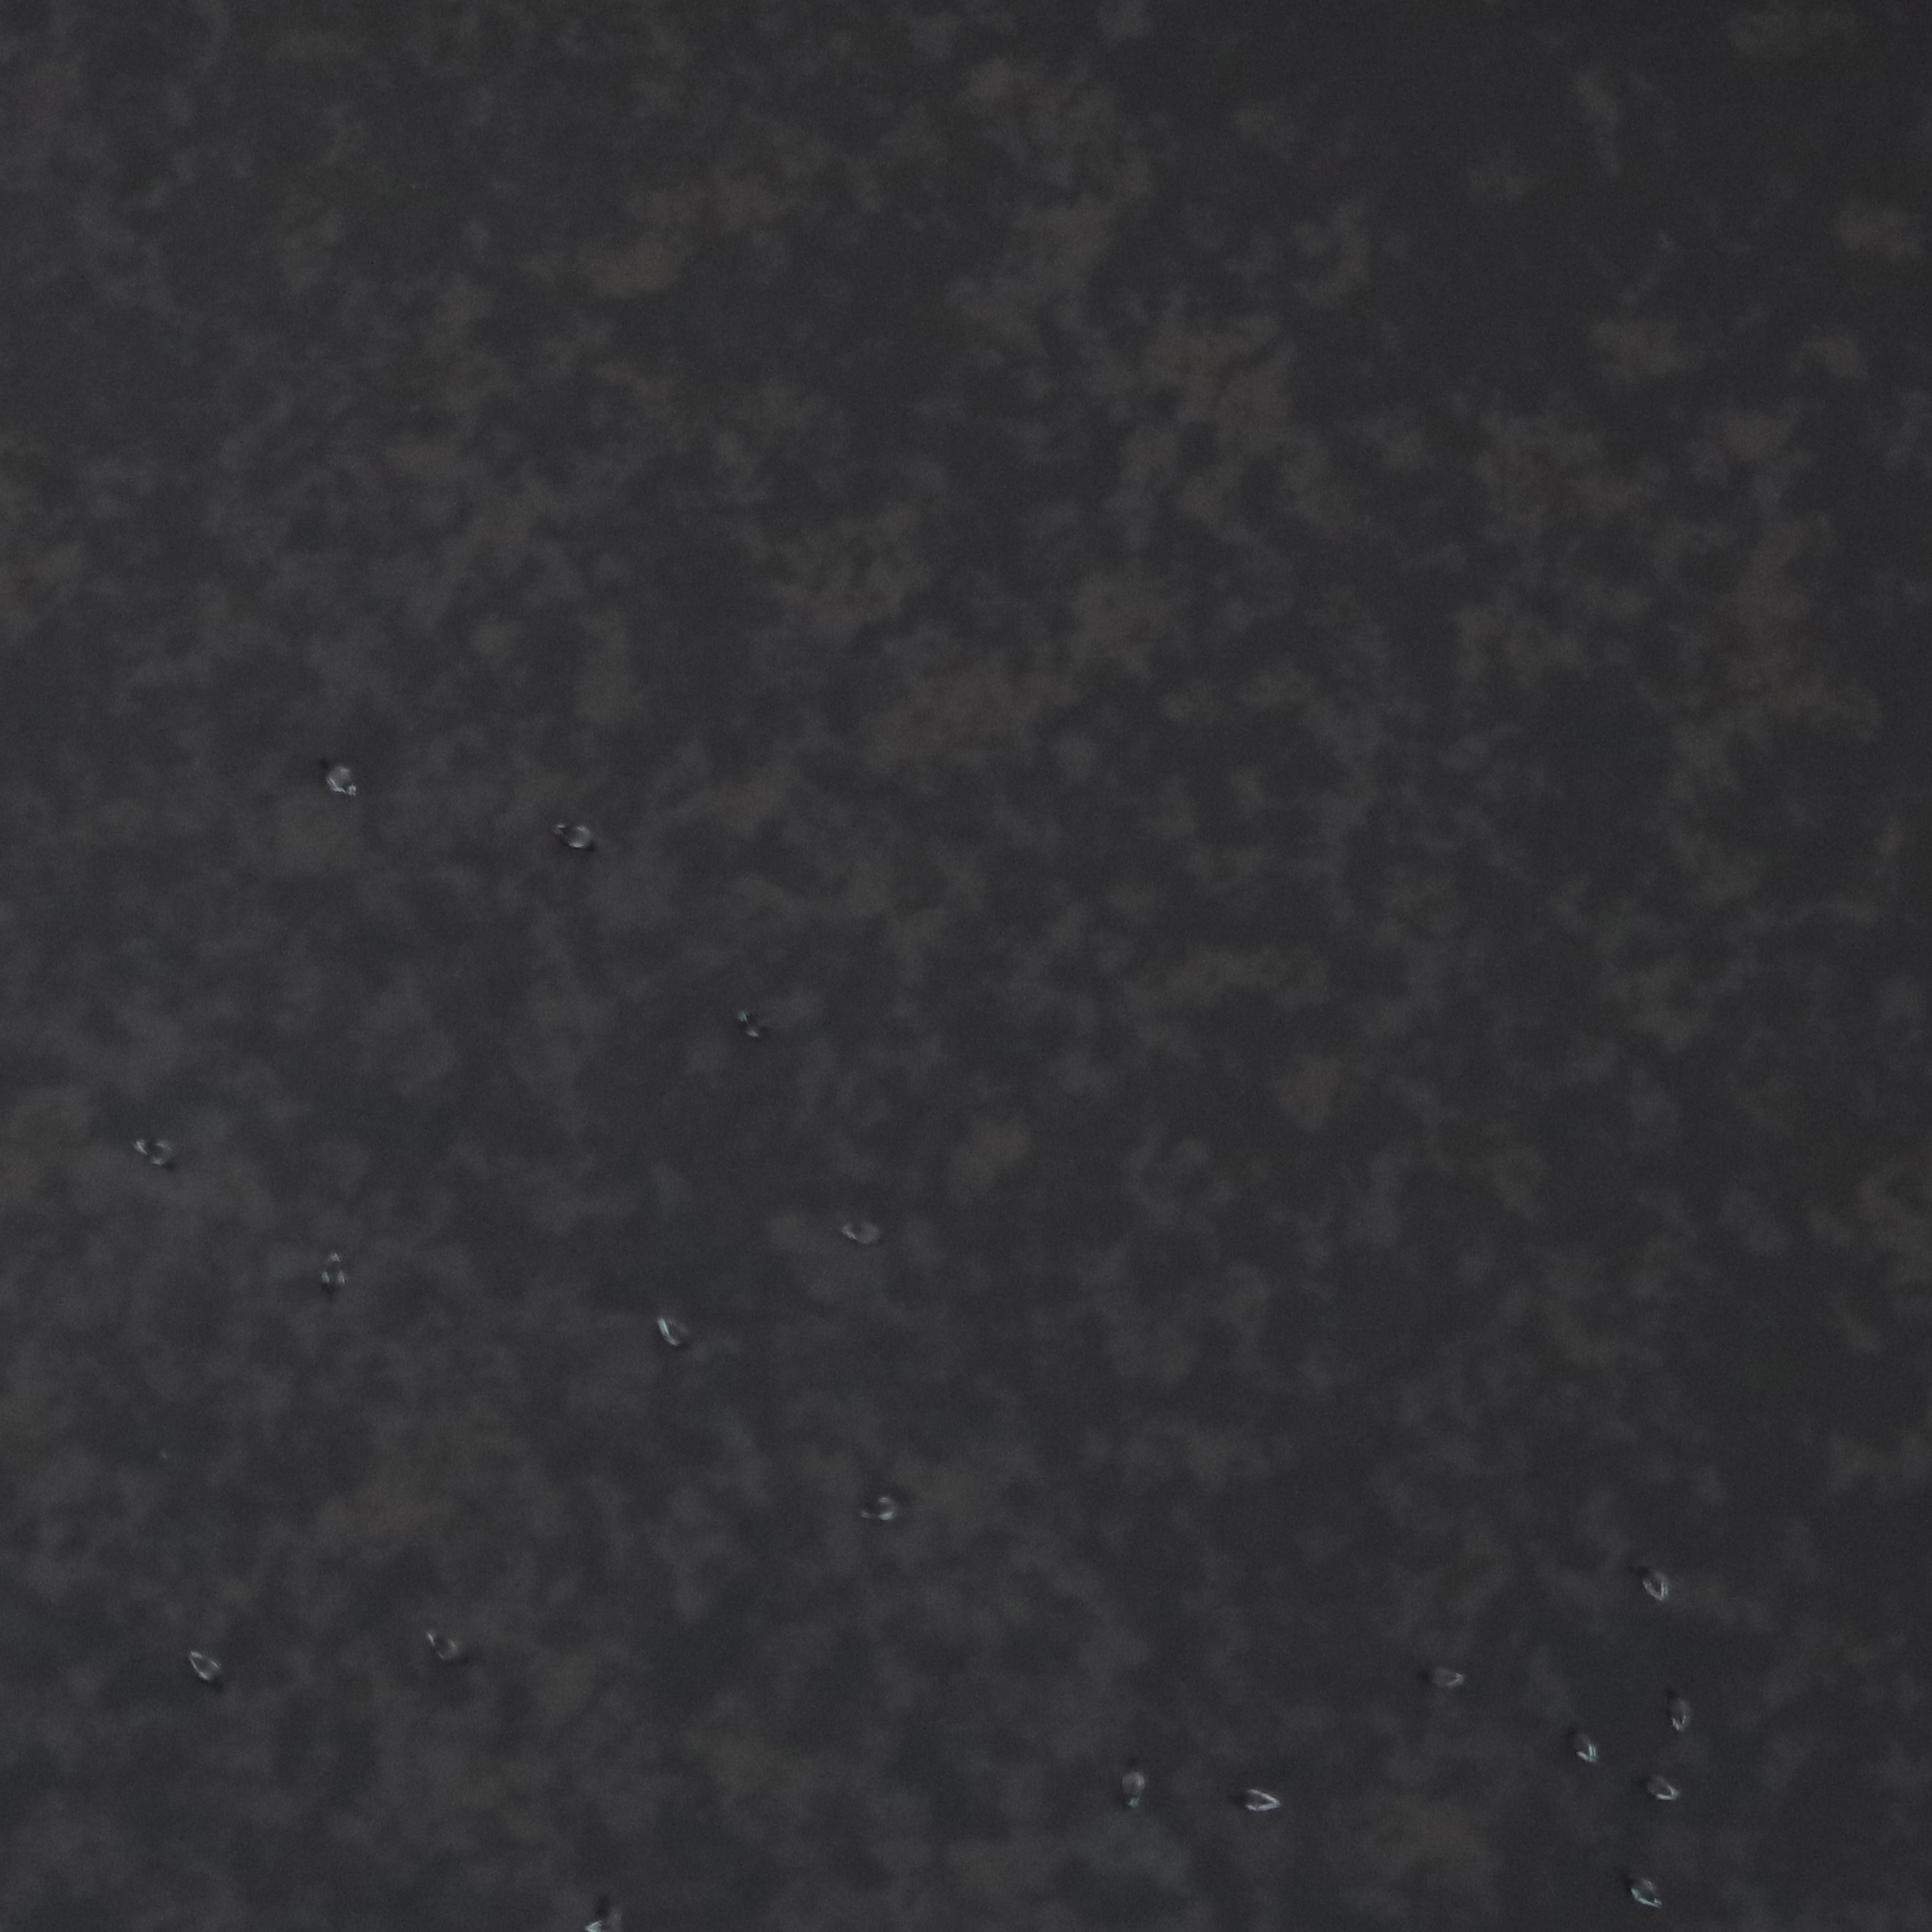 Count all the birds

19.